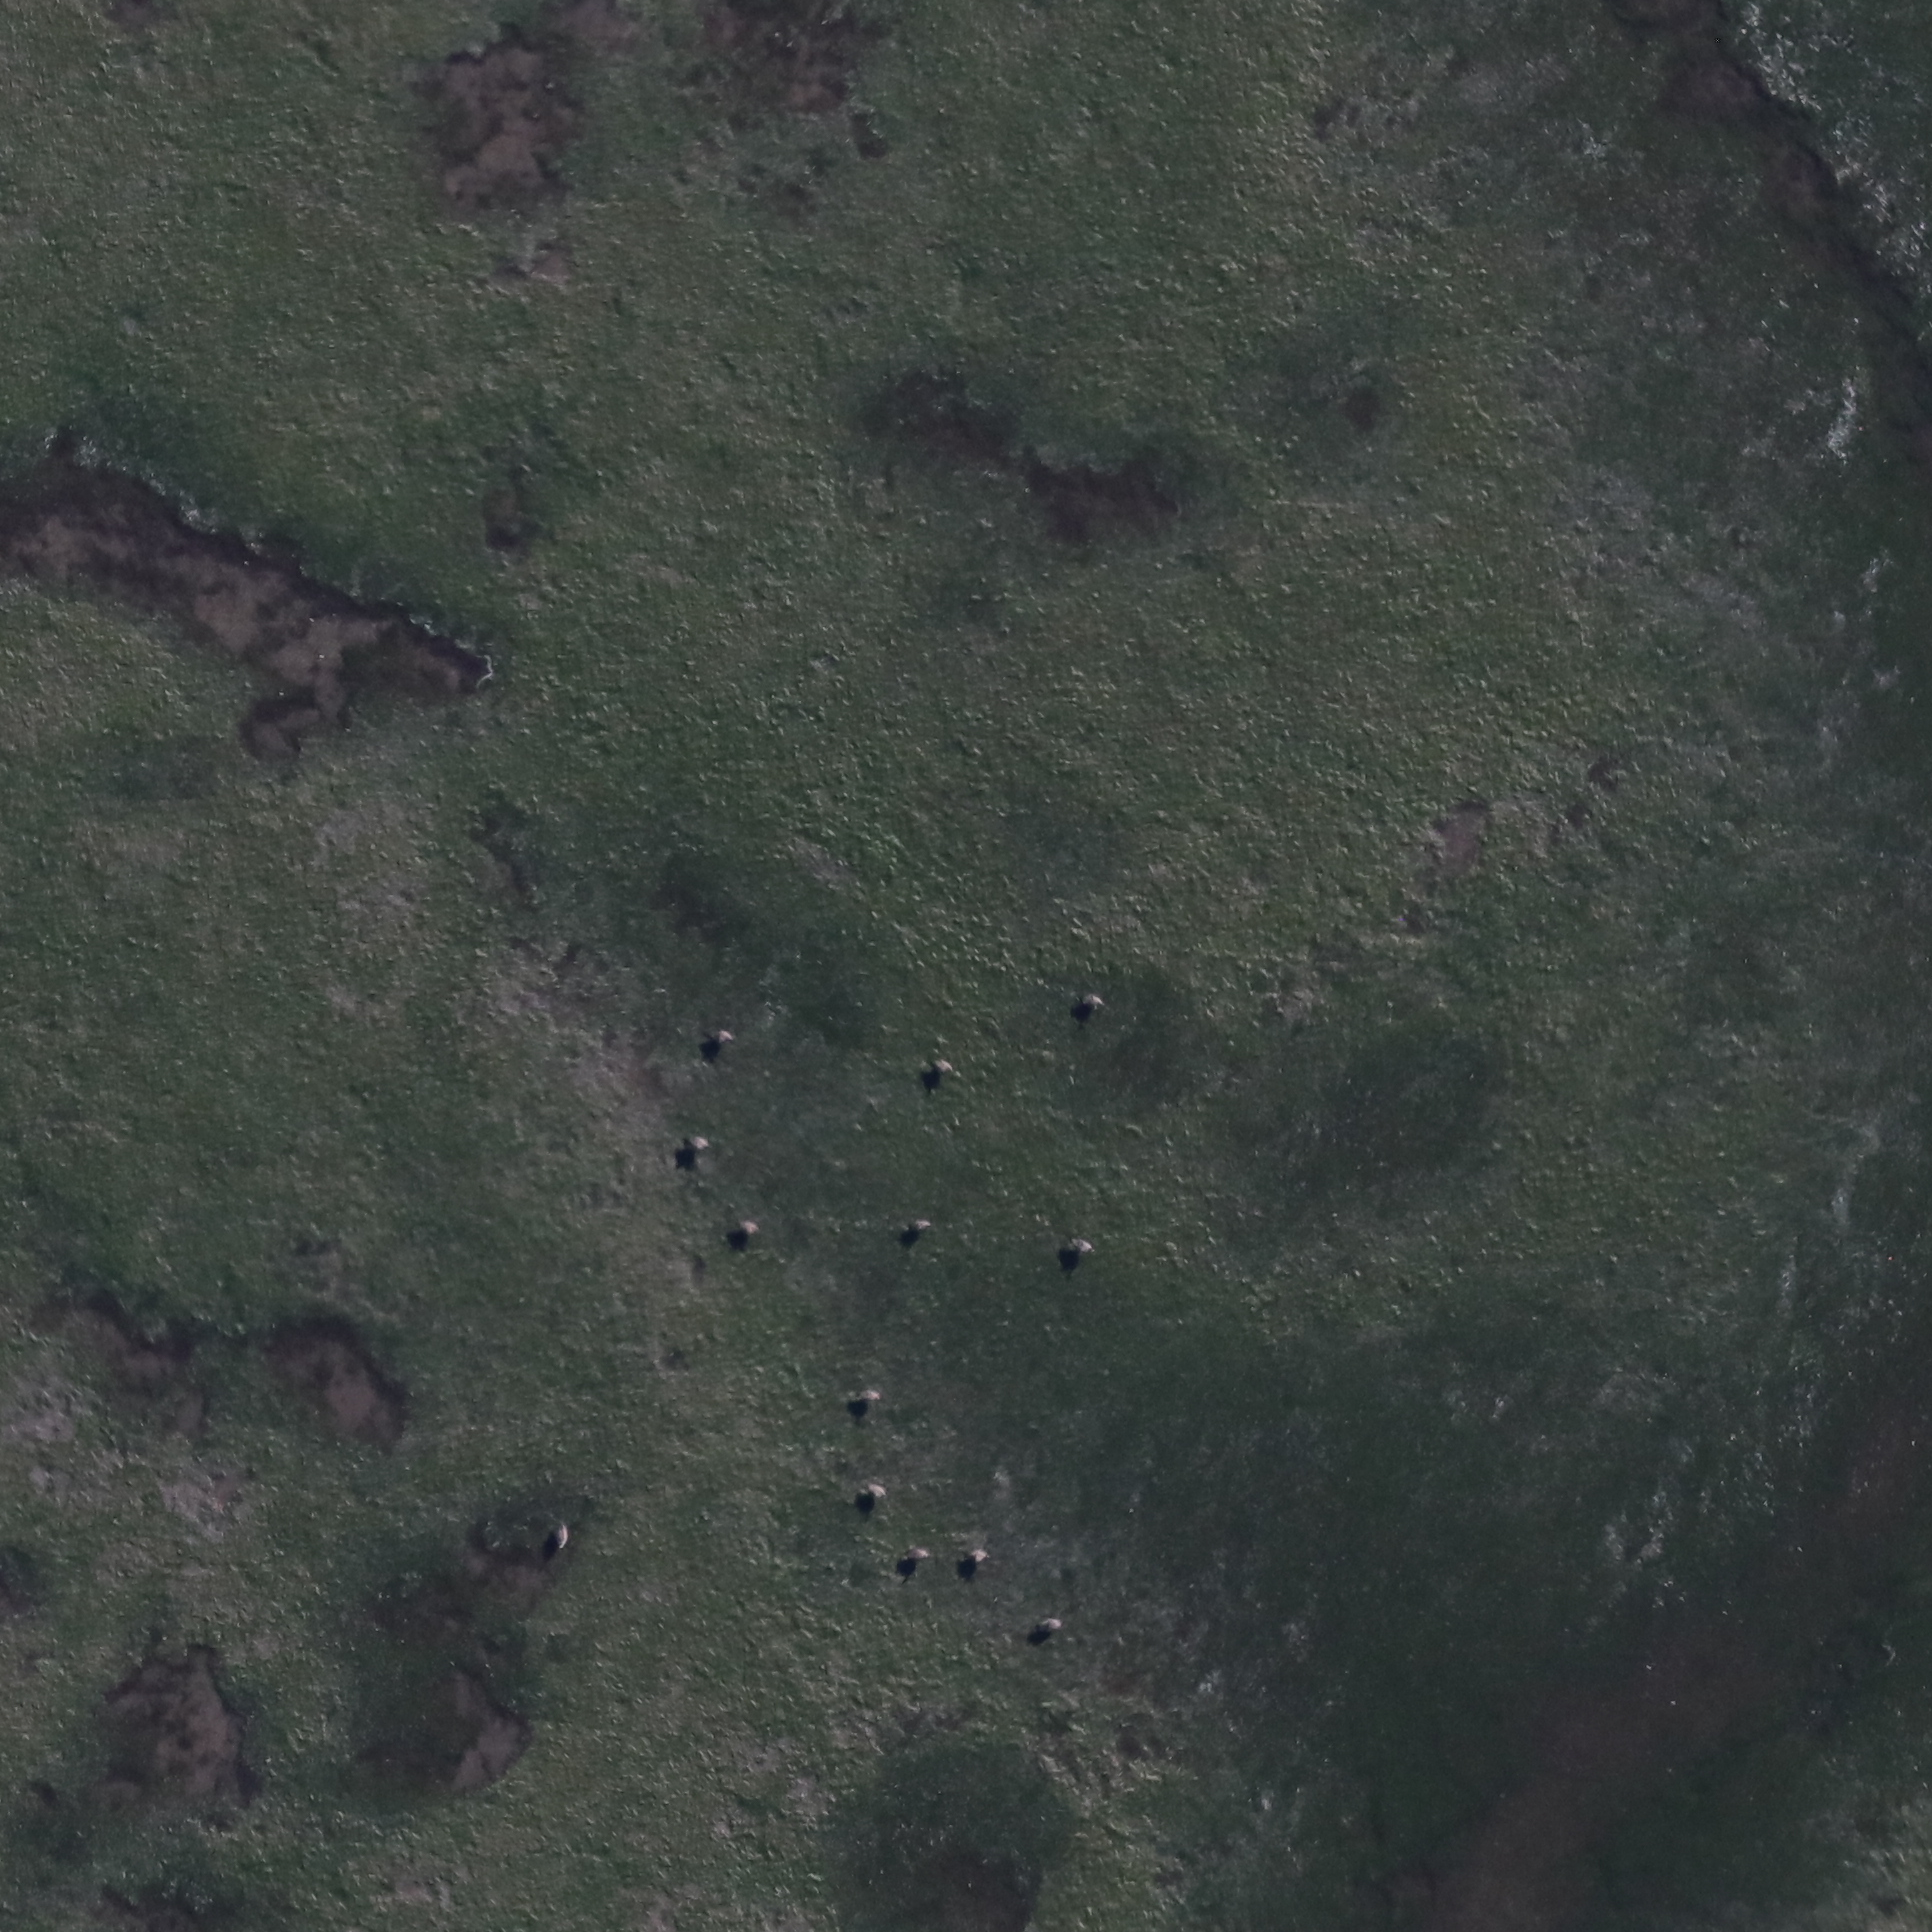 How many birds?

13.